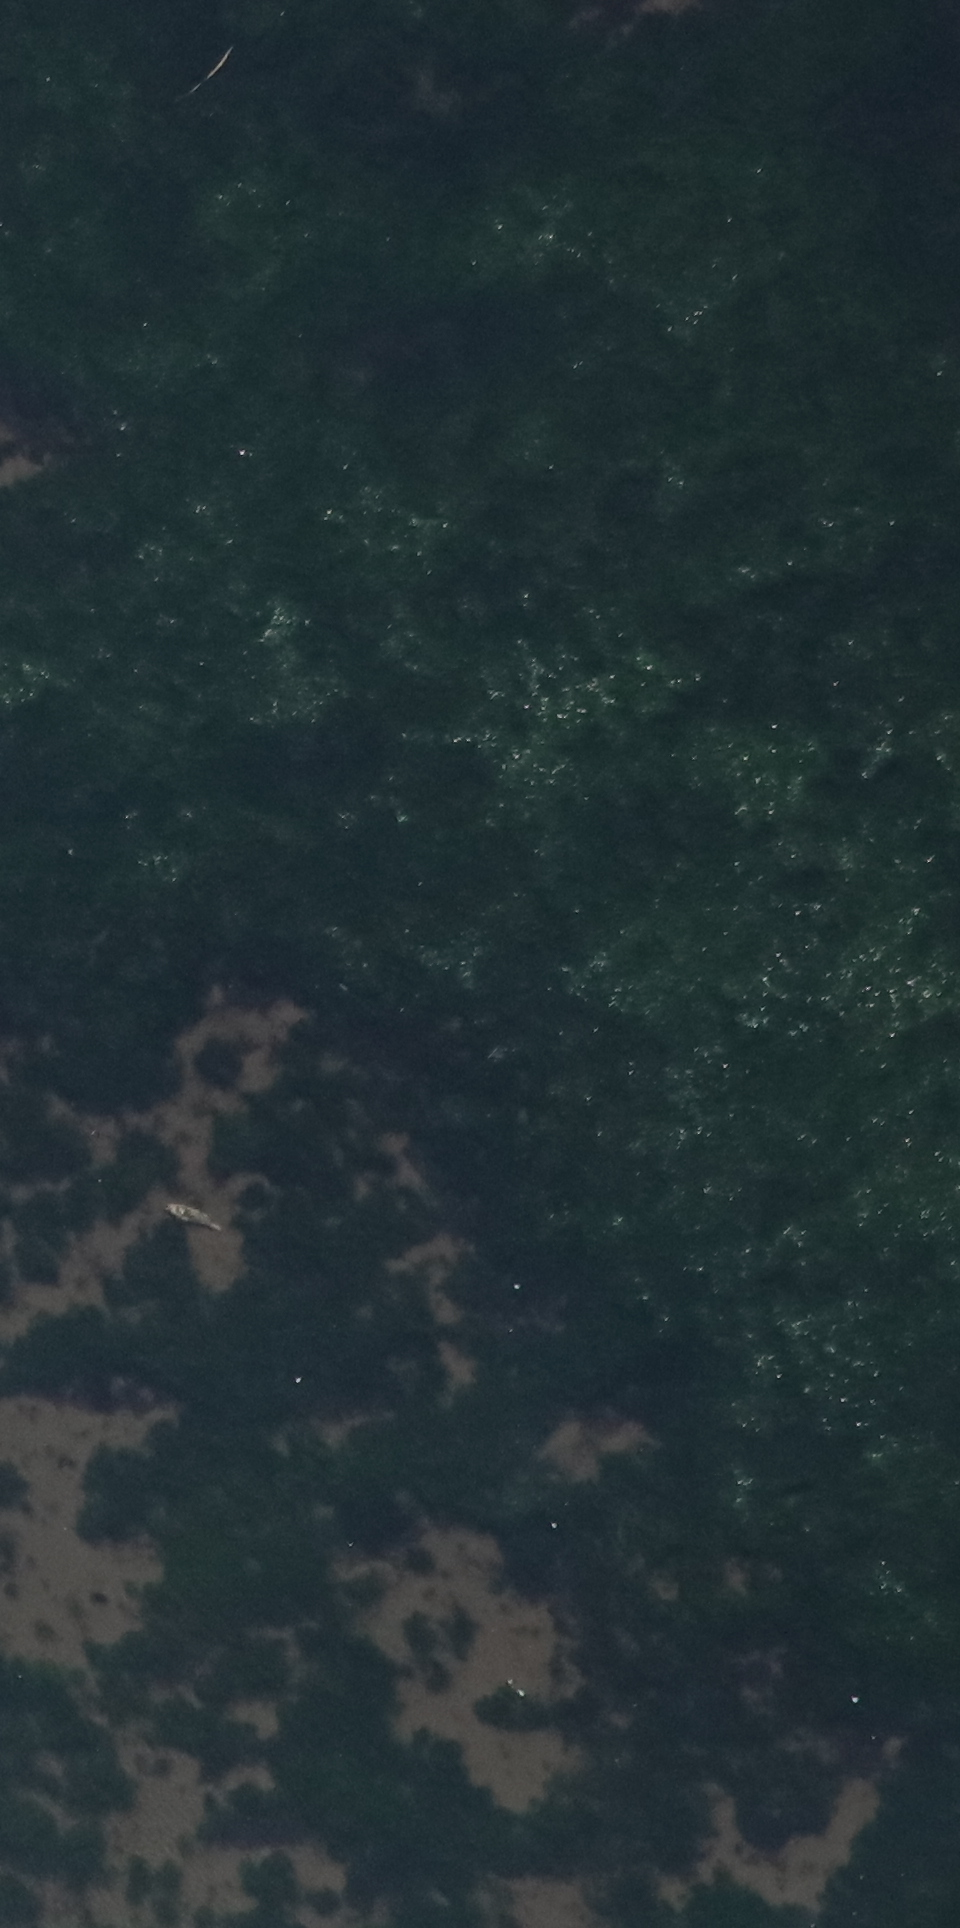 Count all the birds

0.